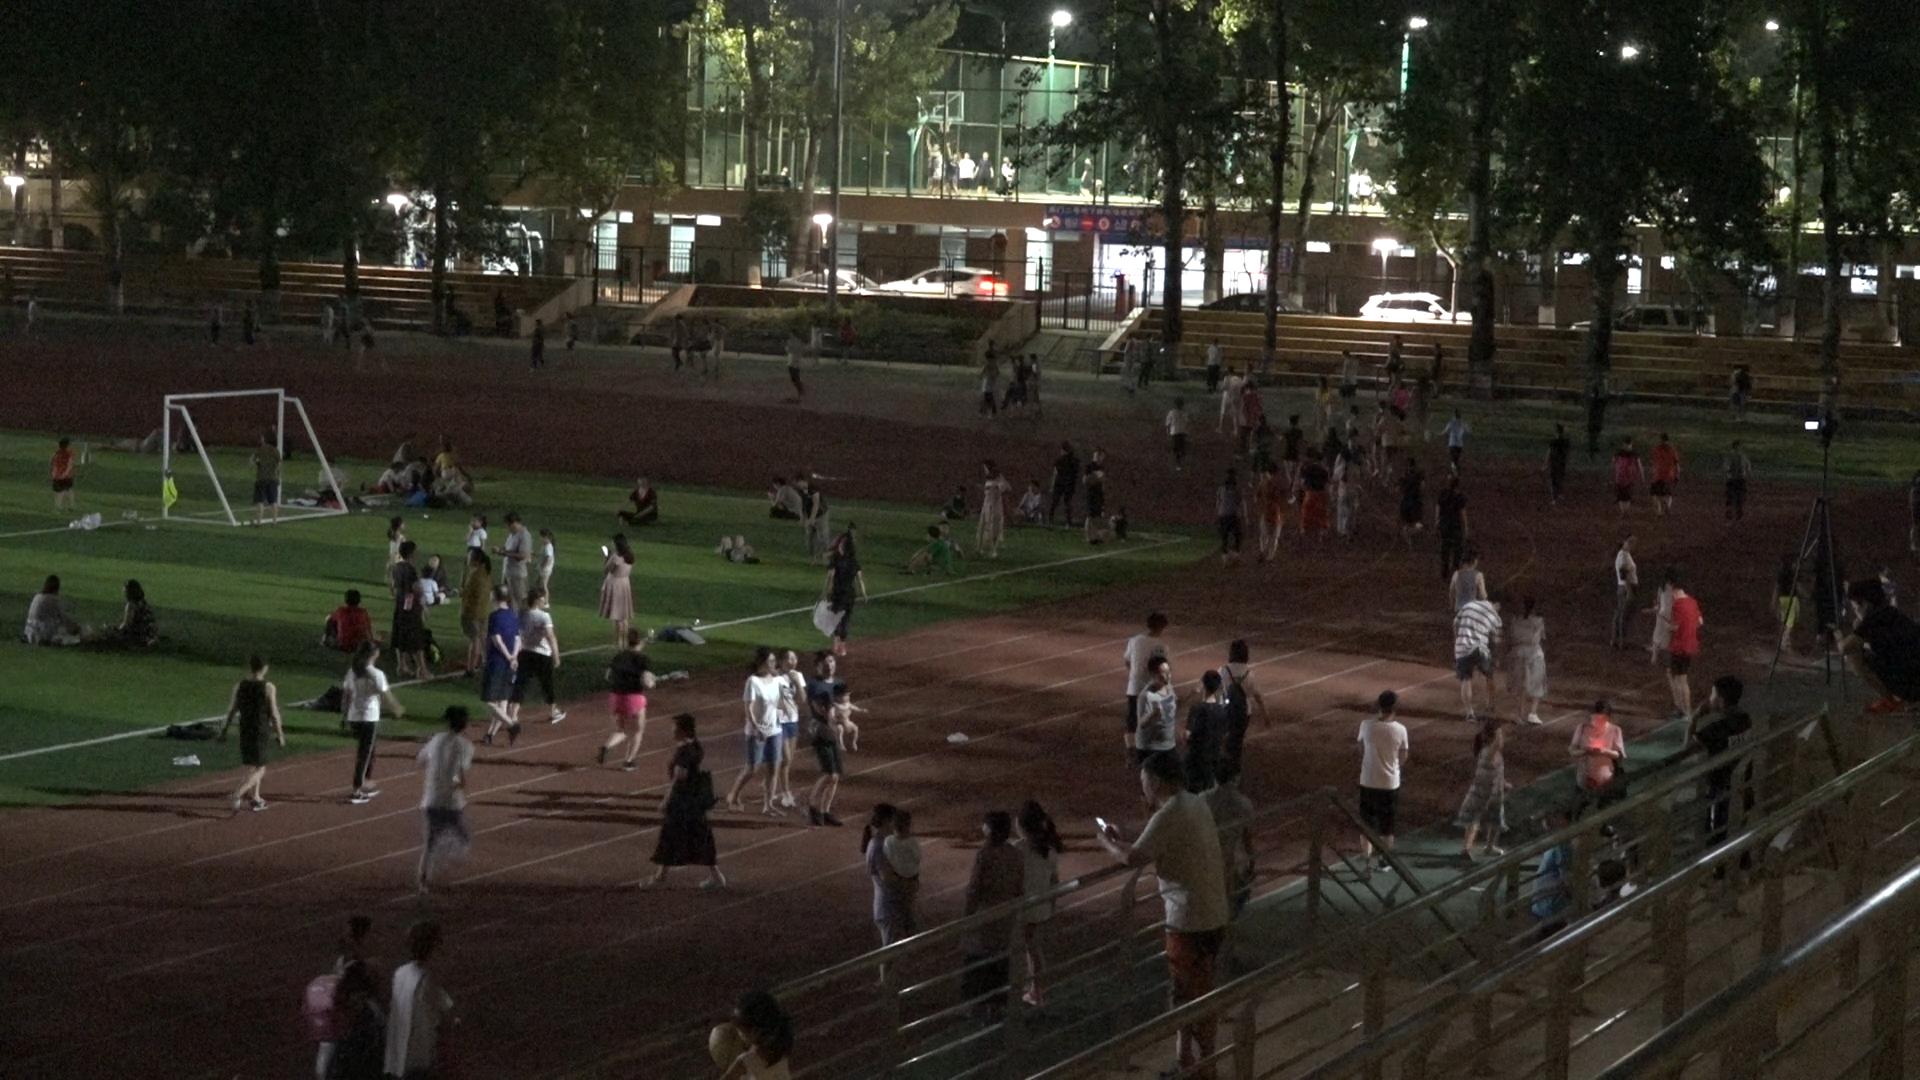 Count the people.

147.